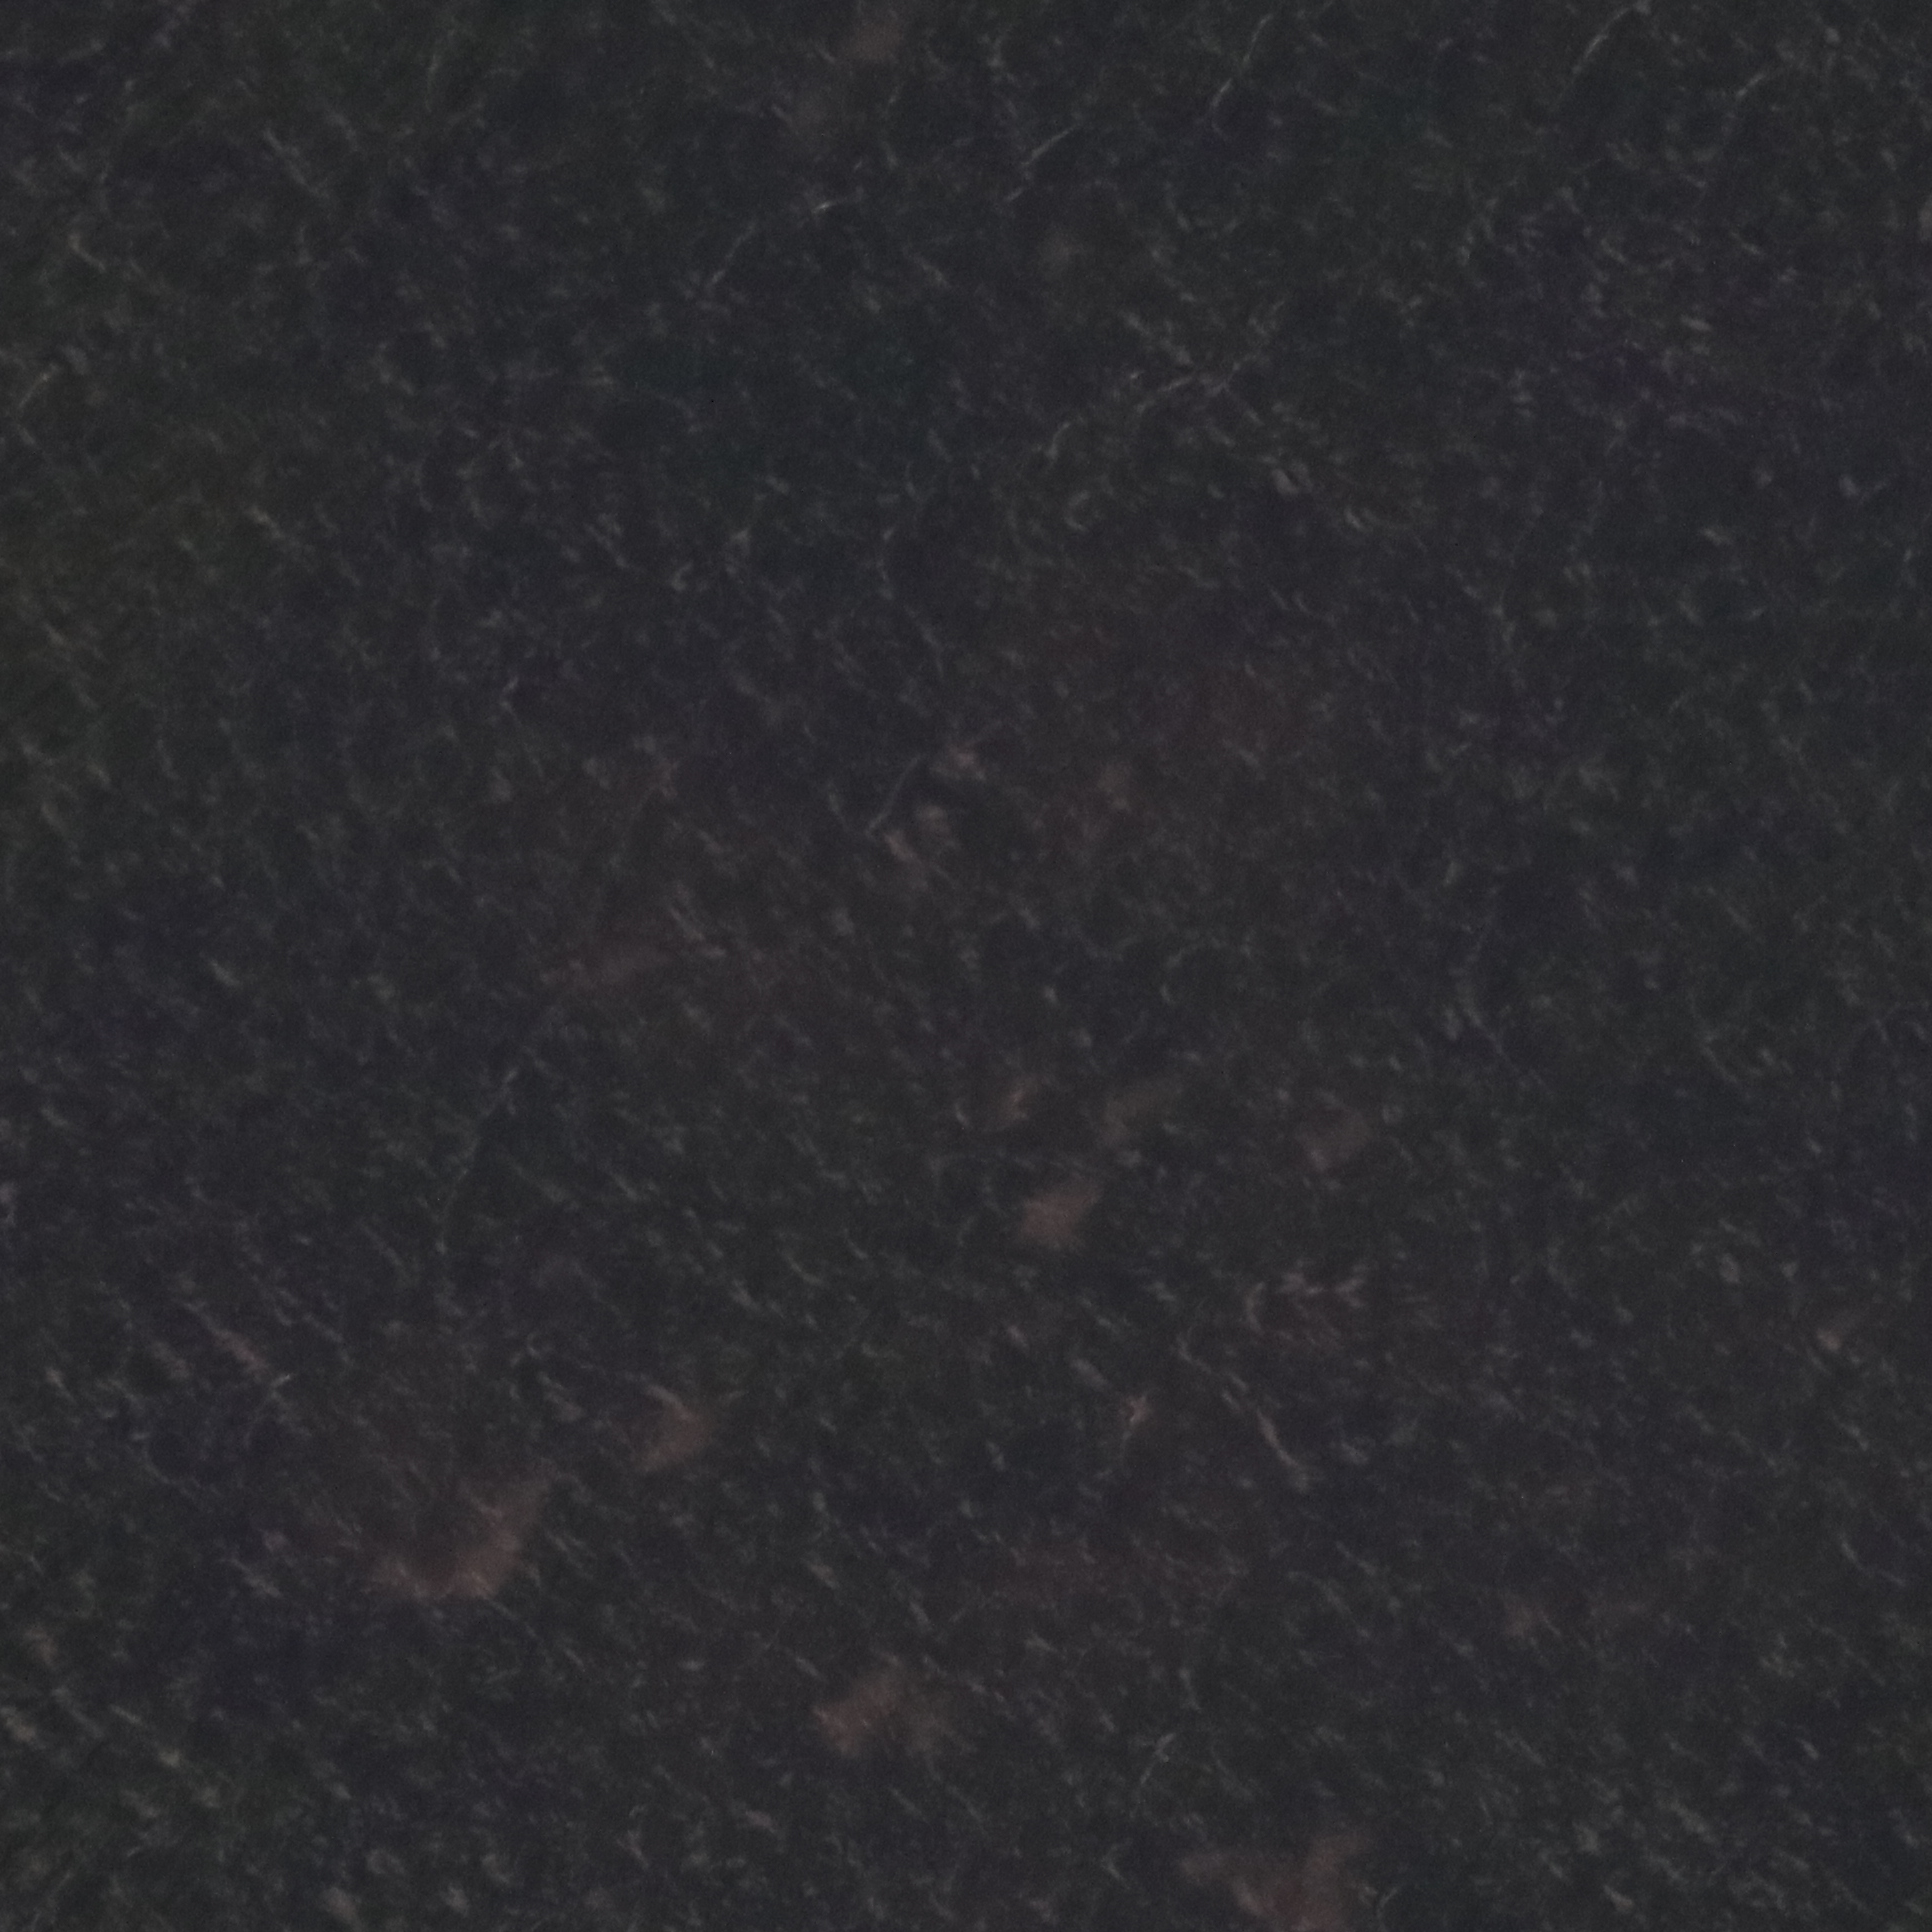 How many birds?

0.